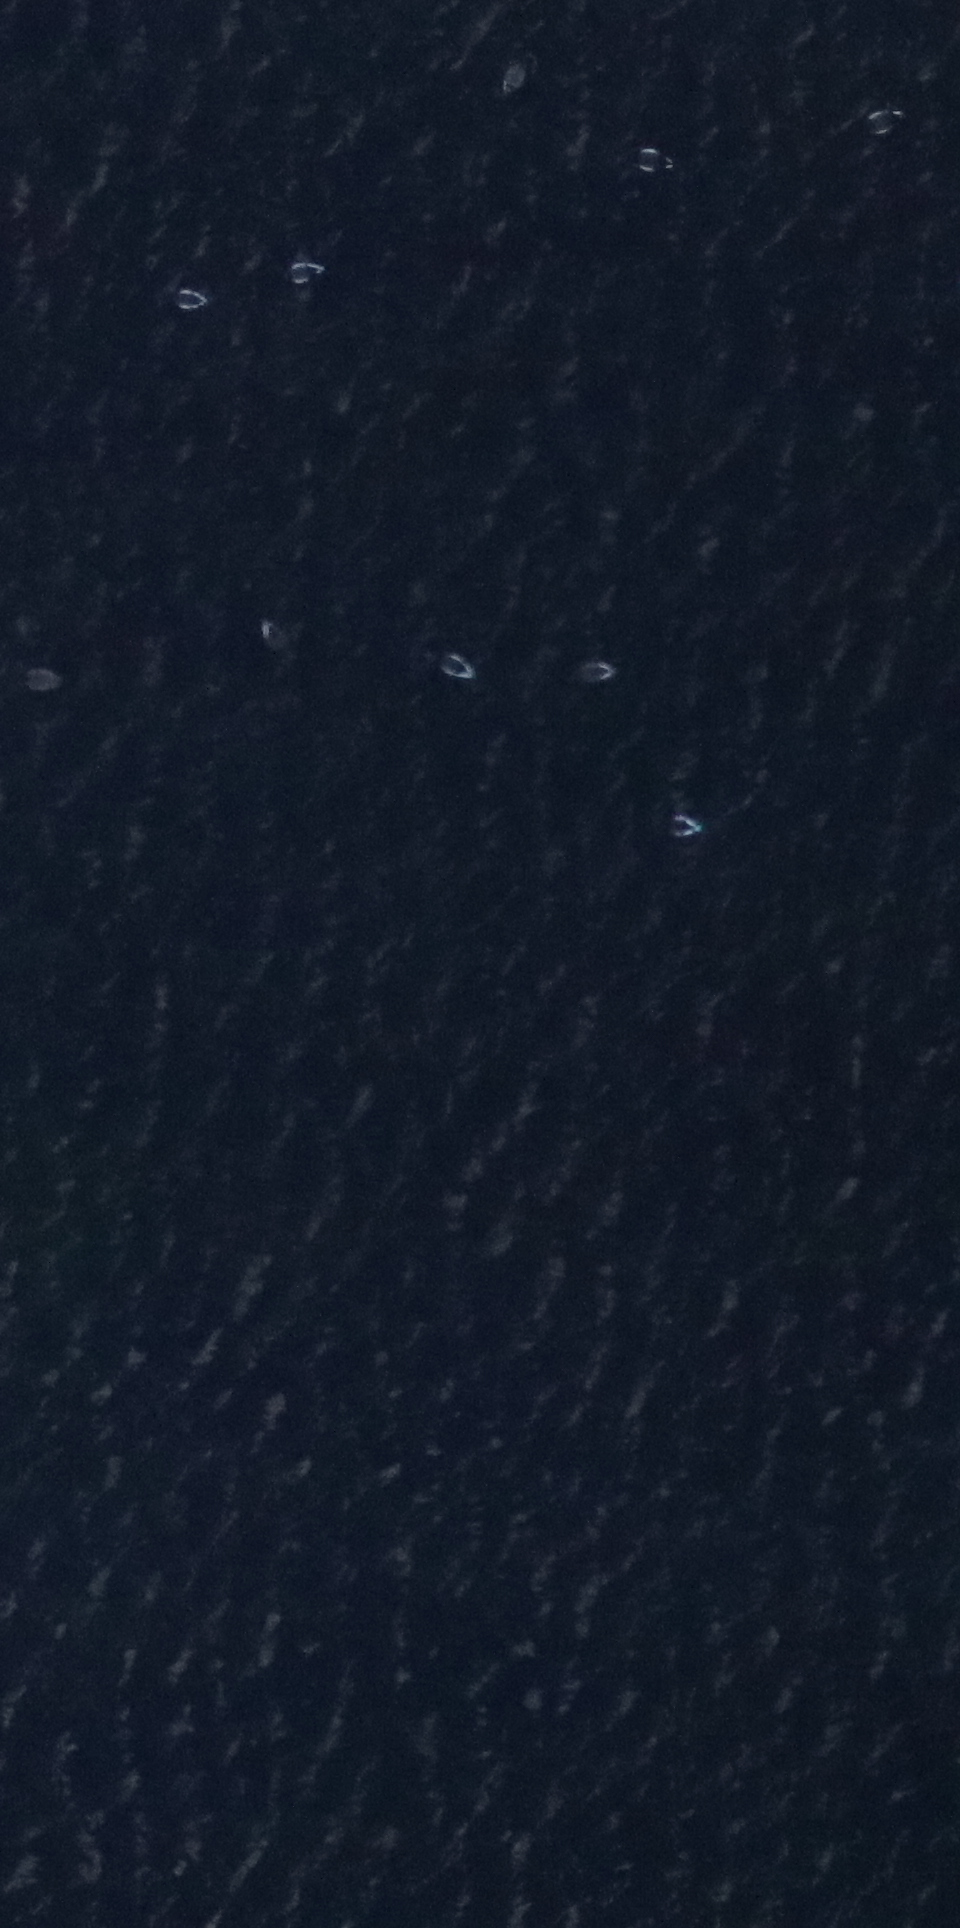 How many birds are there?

10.